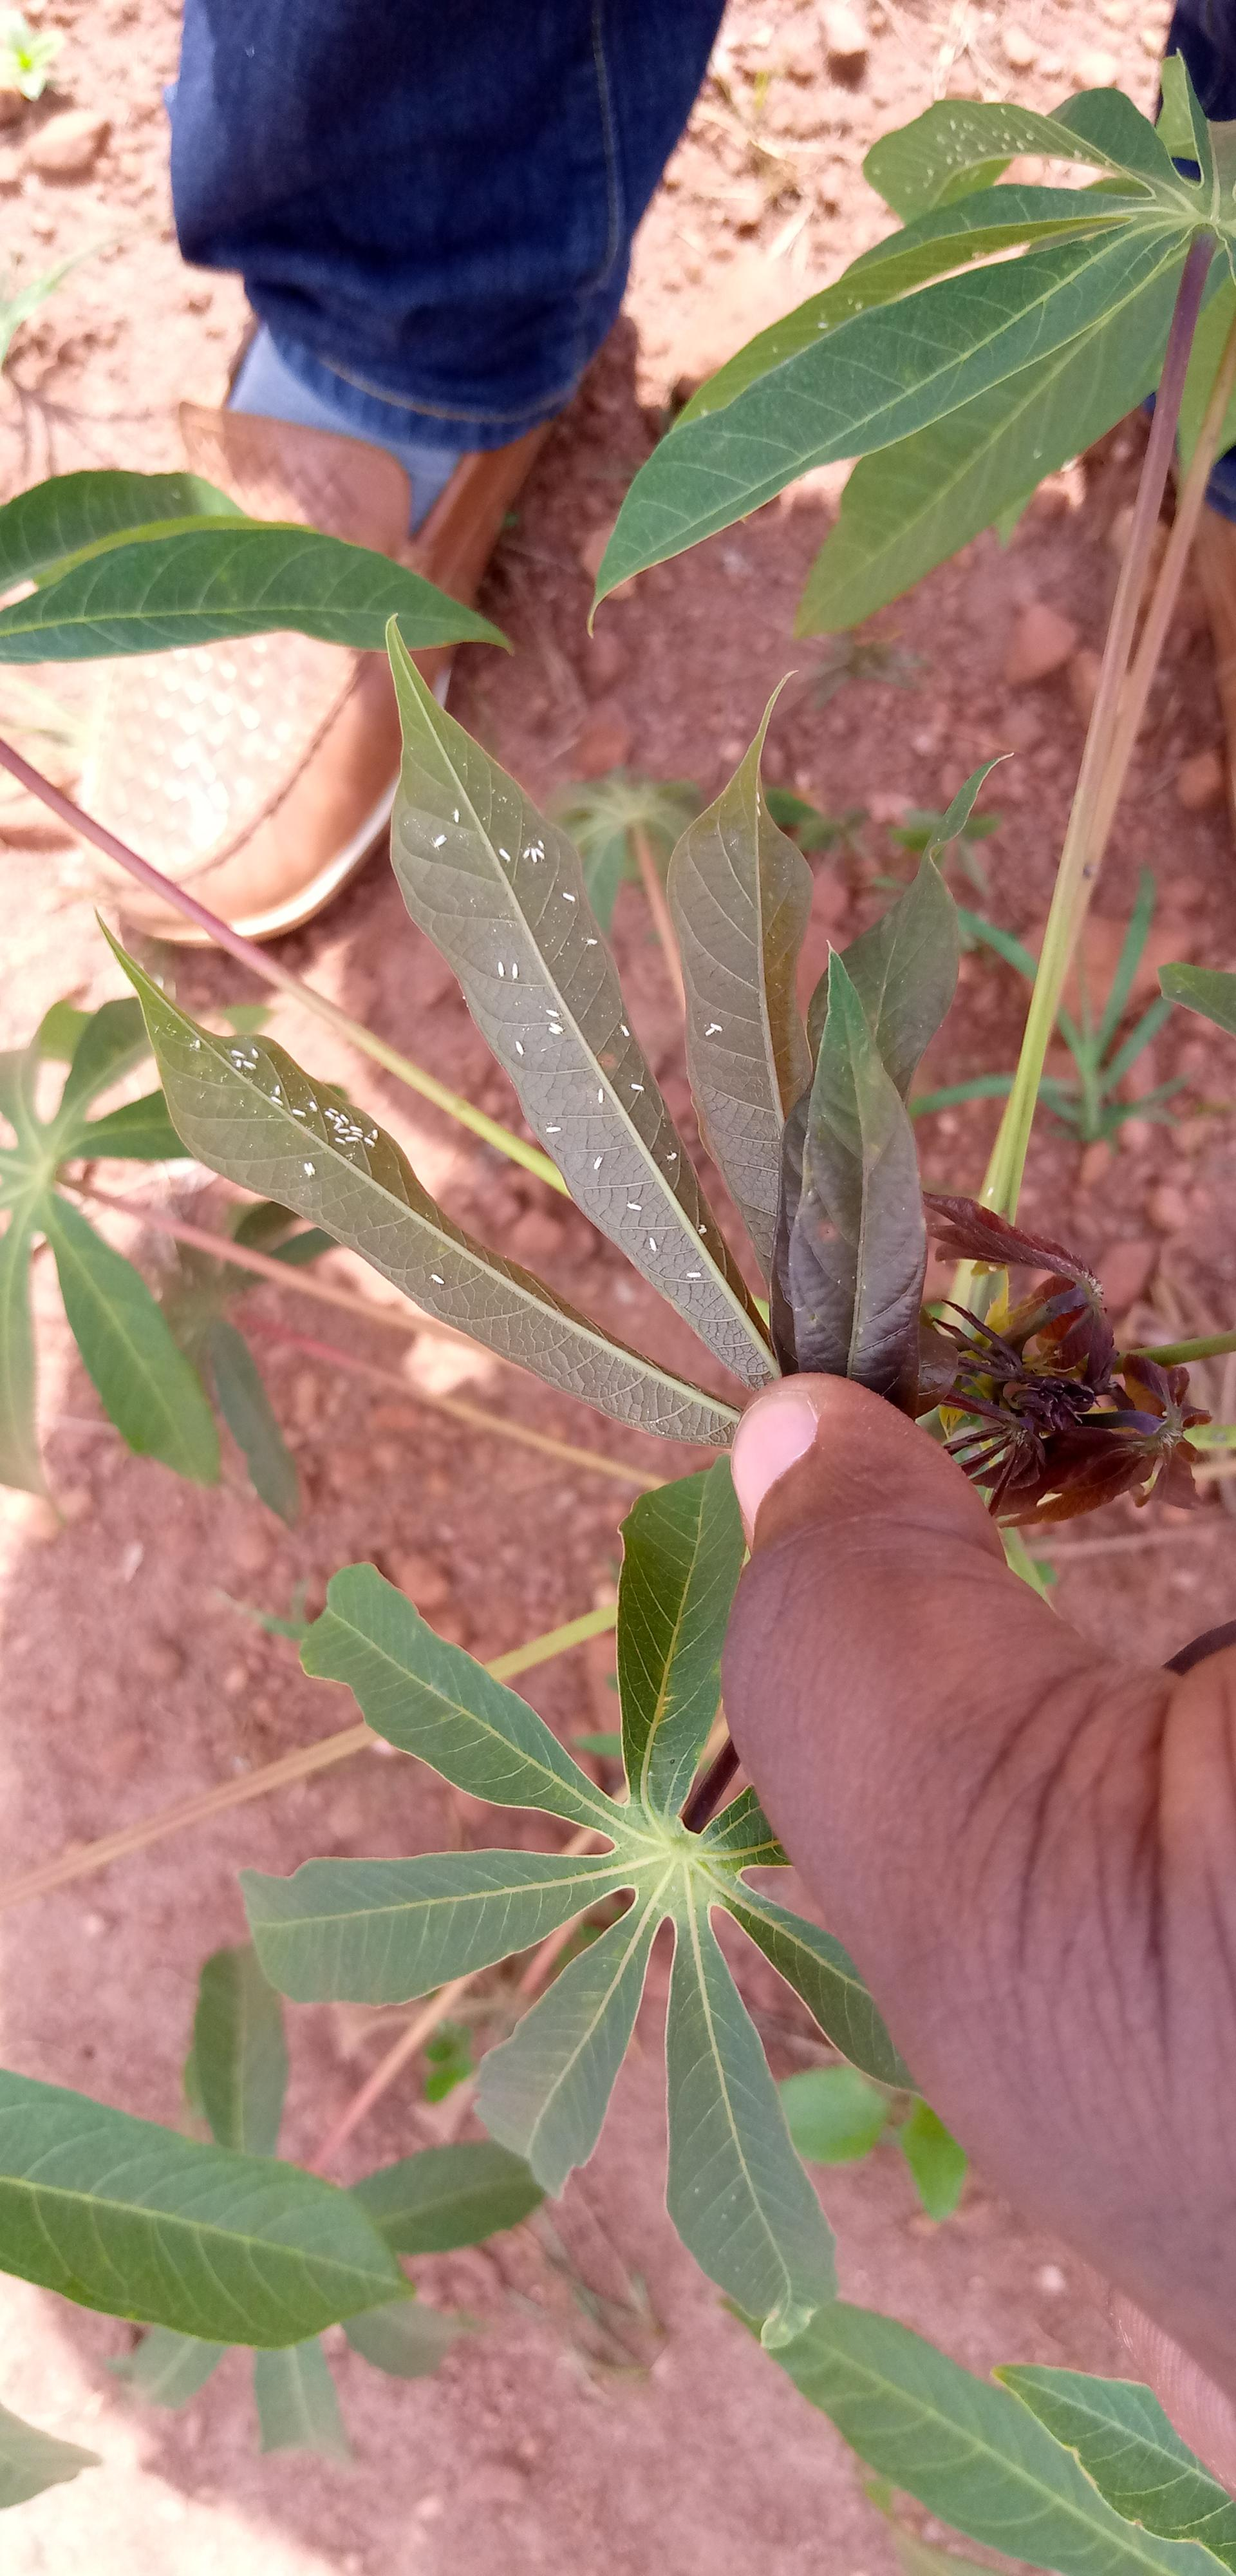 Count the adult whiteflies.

52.